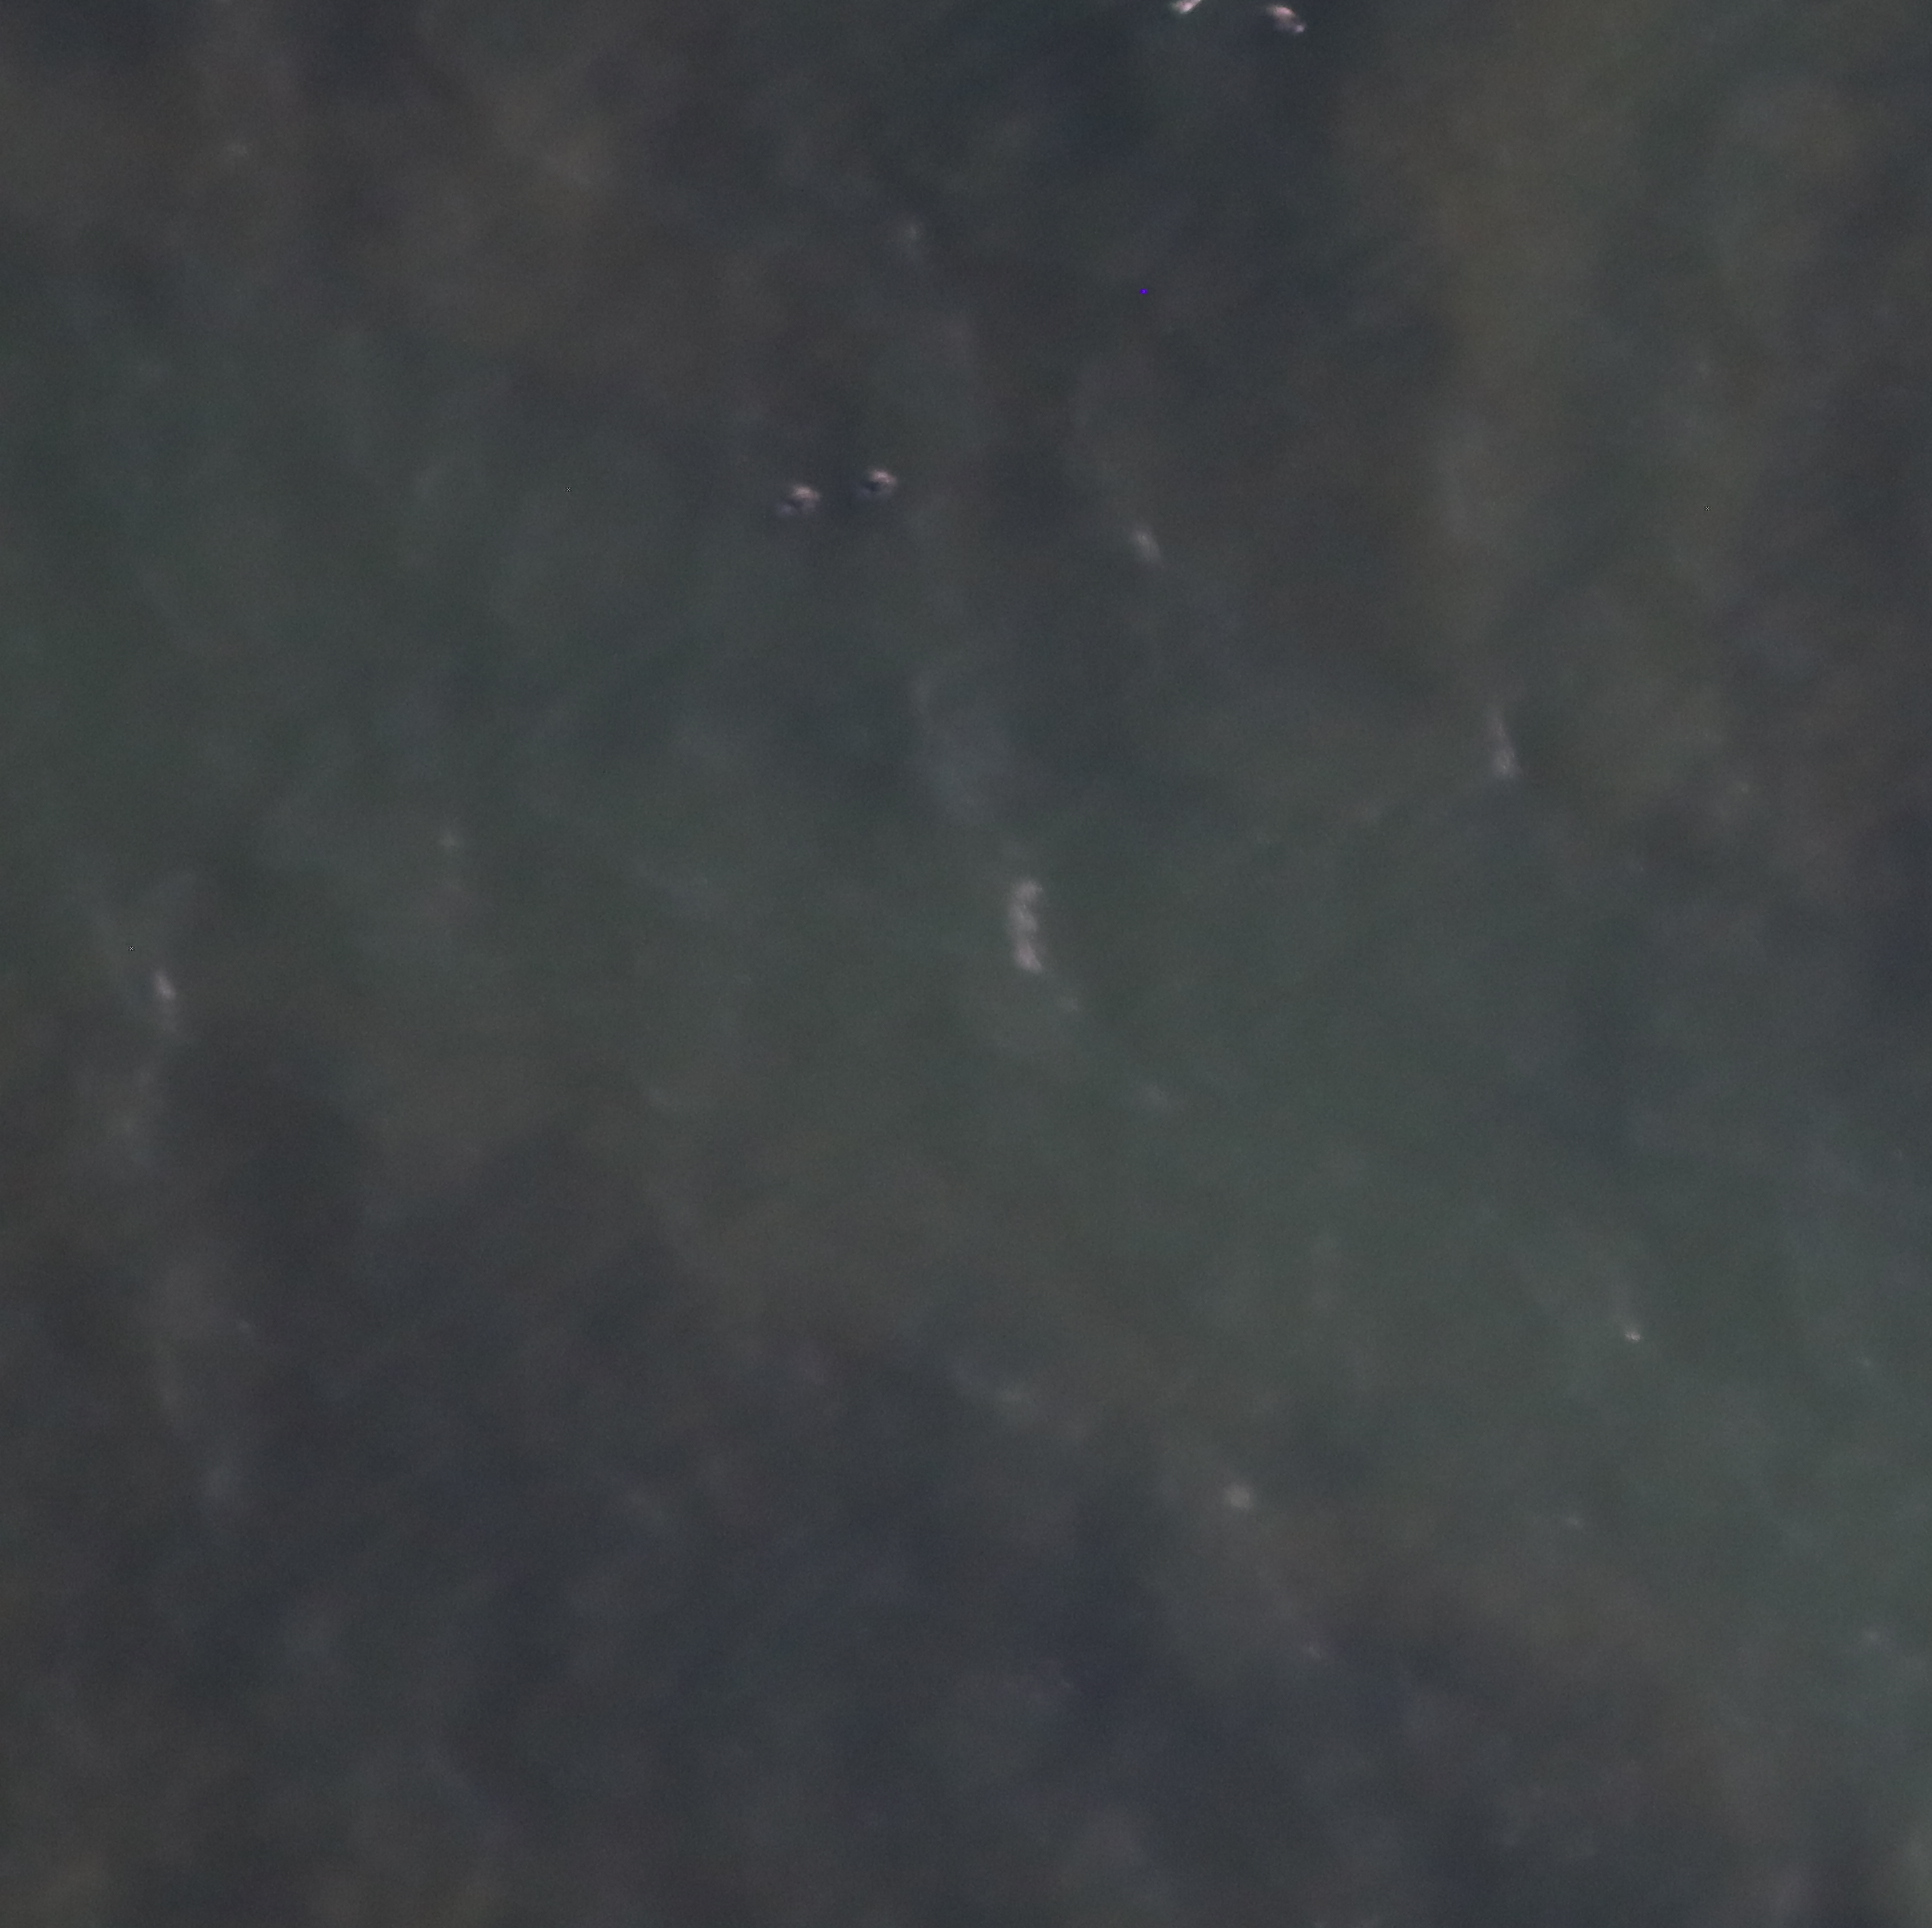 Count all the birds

3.